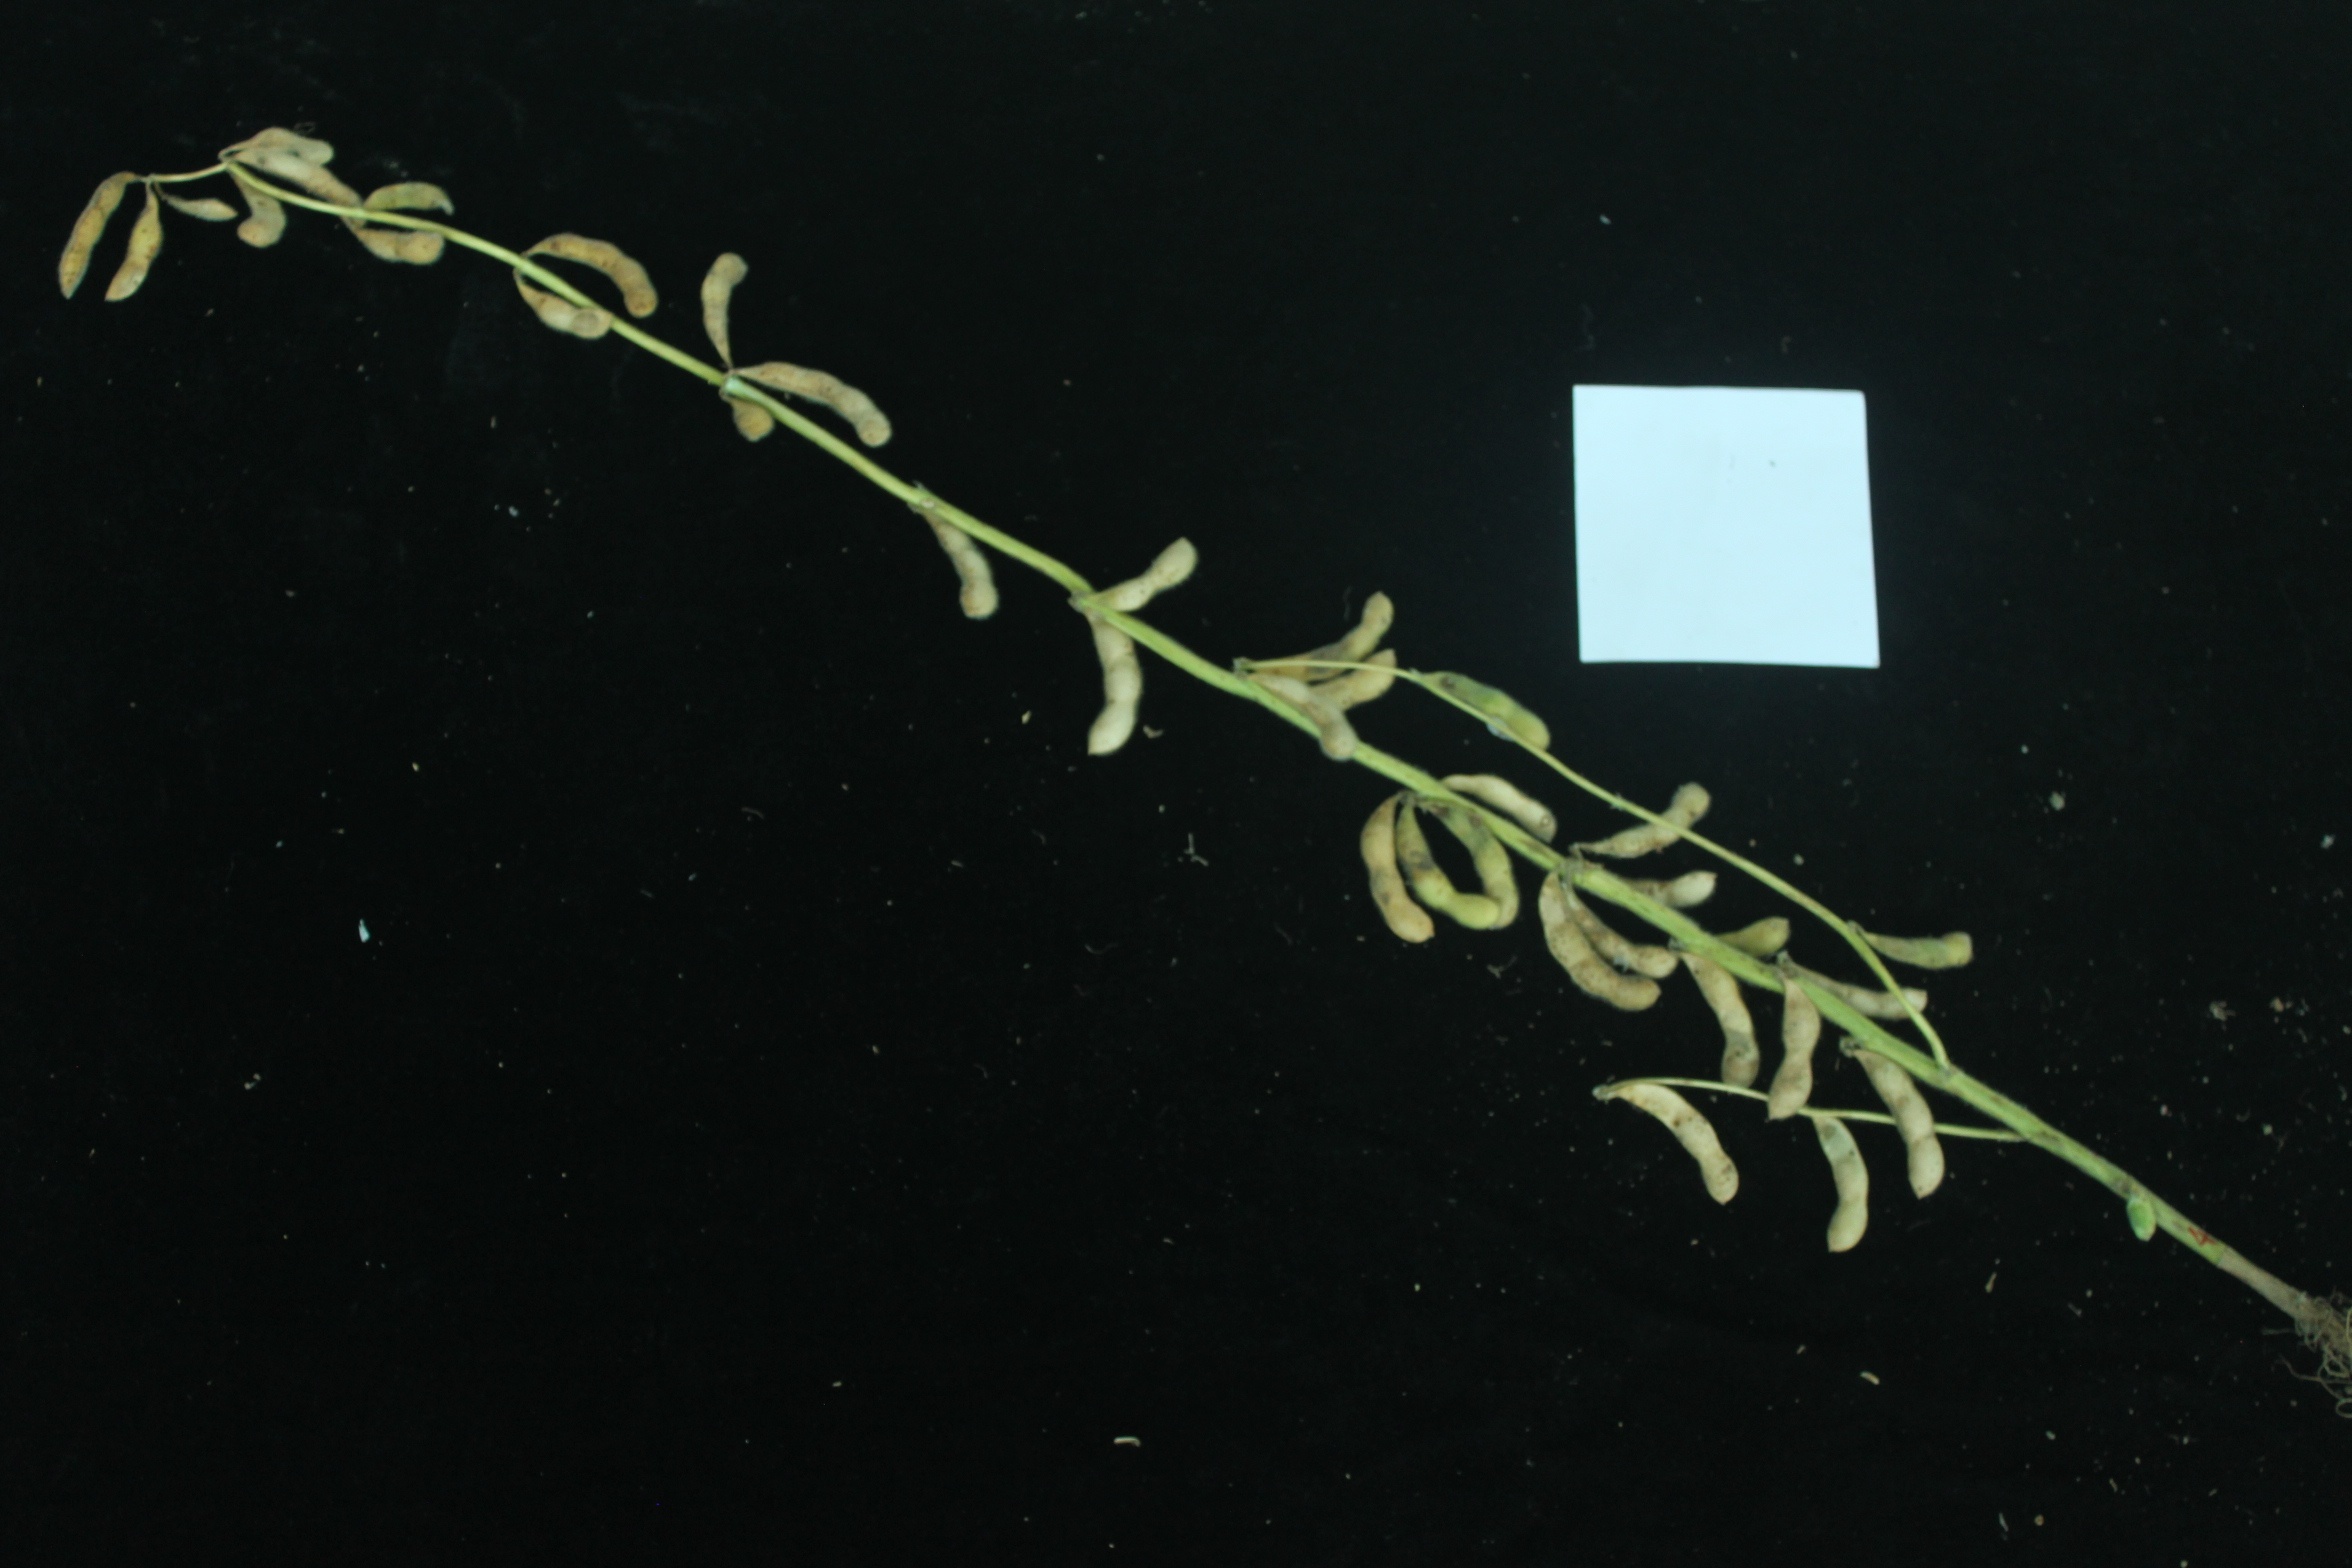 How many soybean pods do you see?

36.